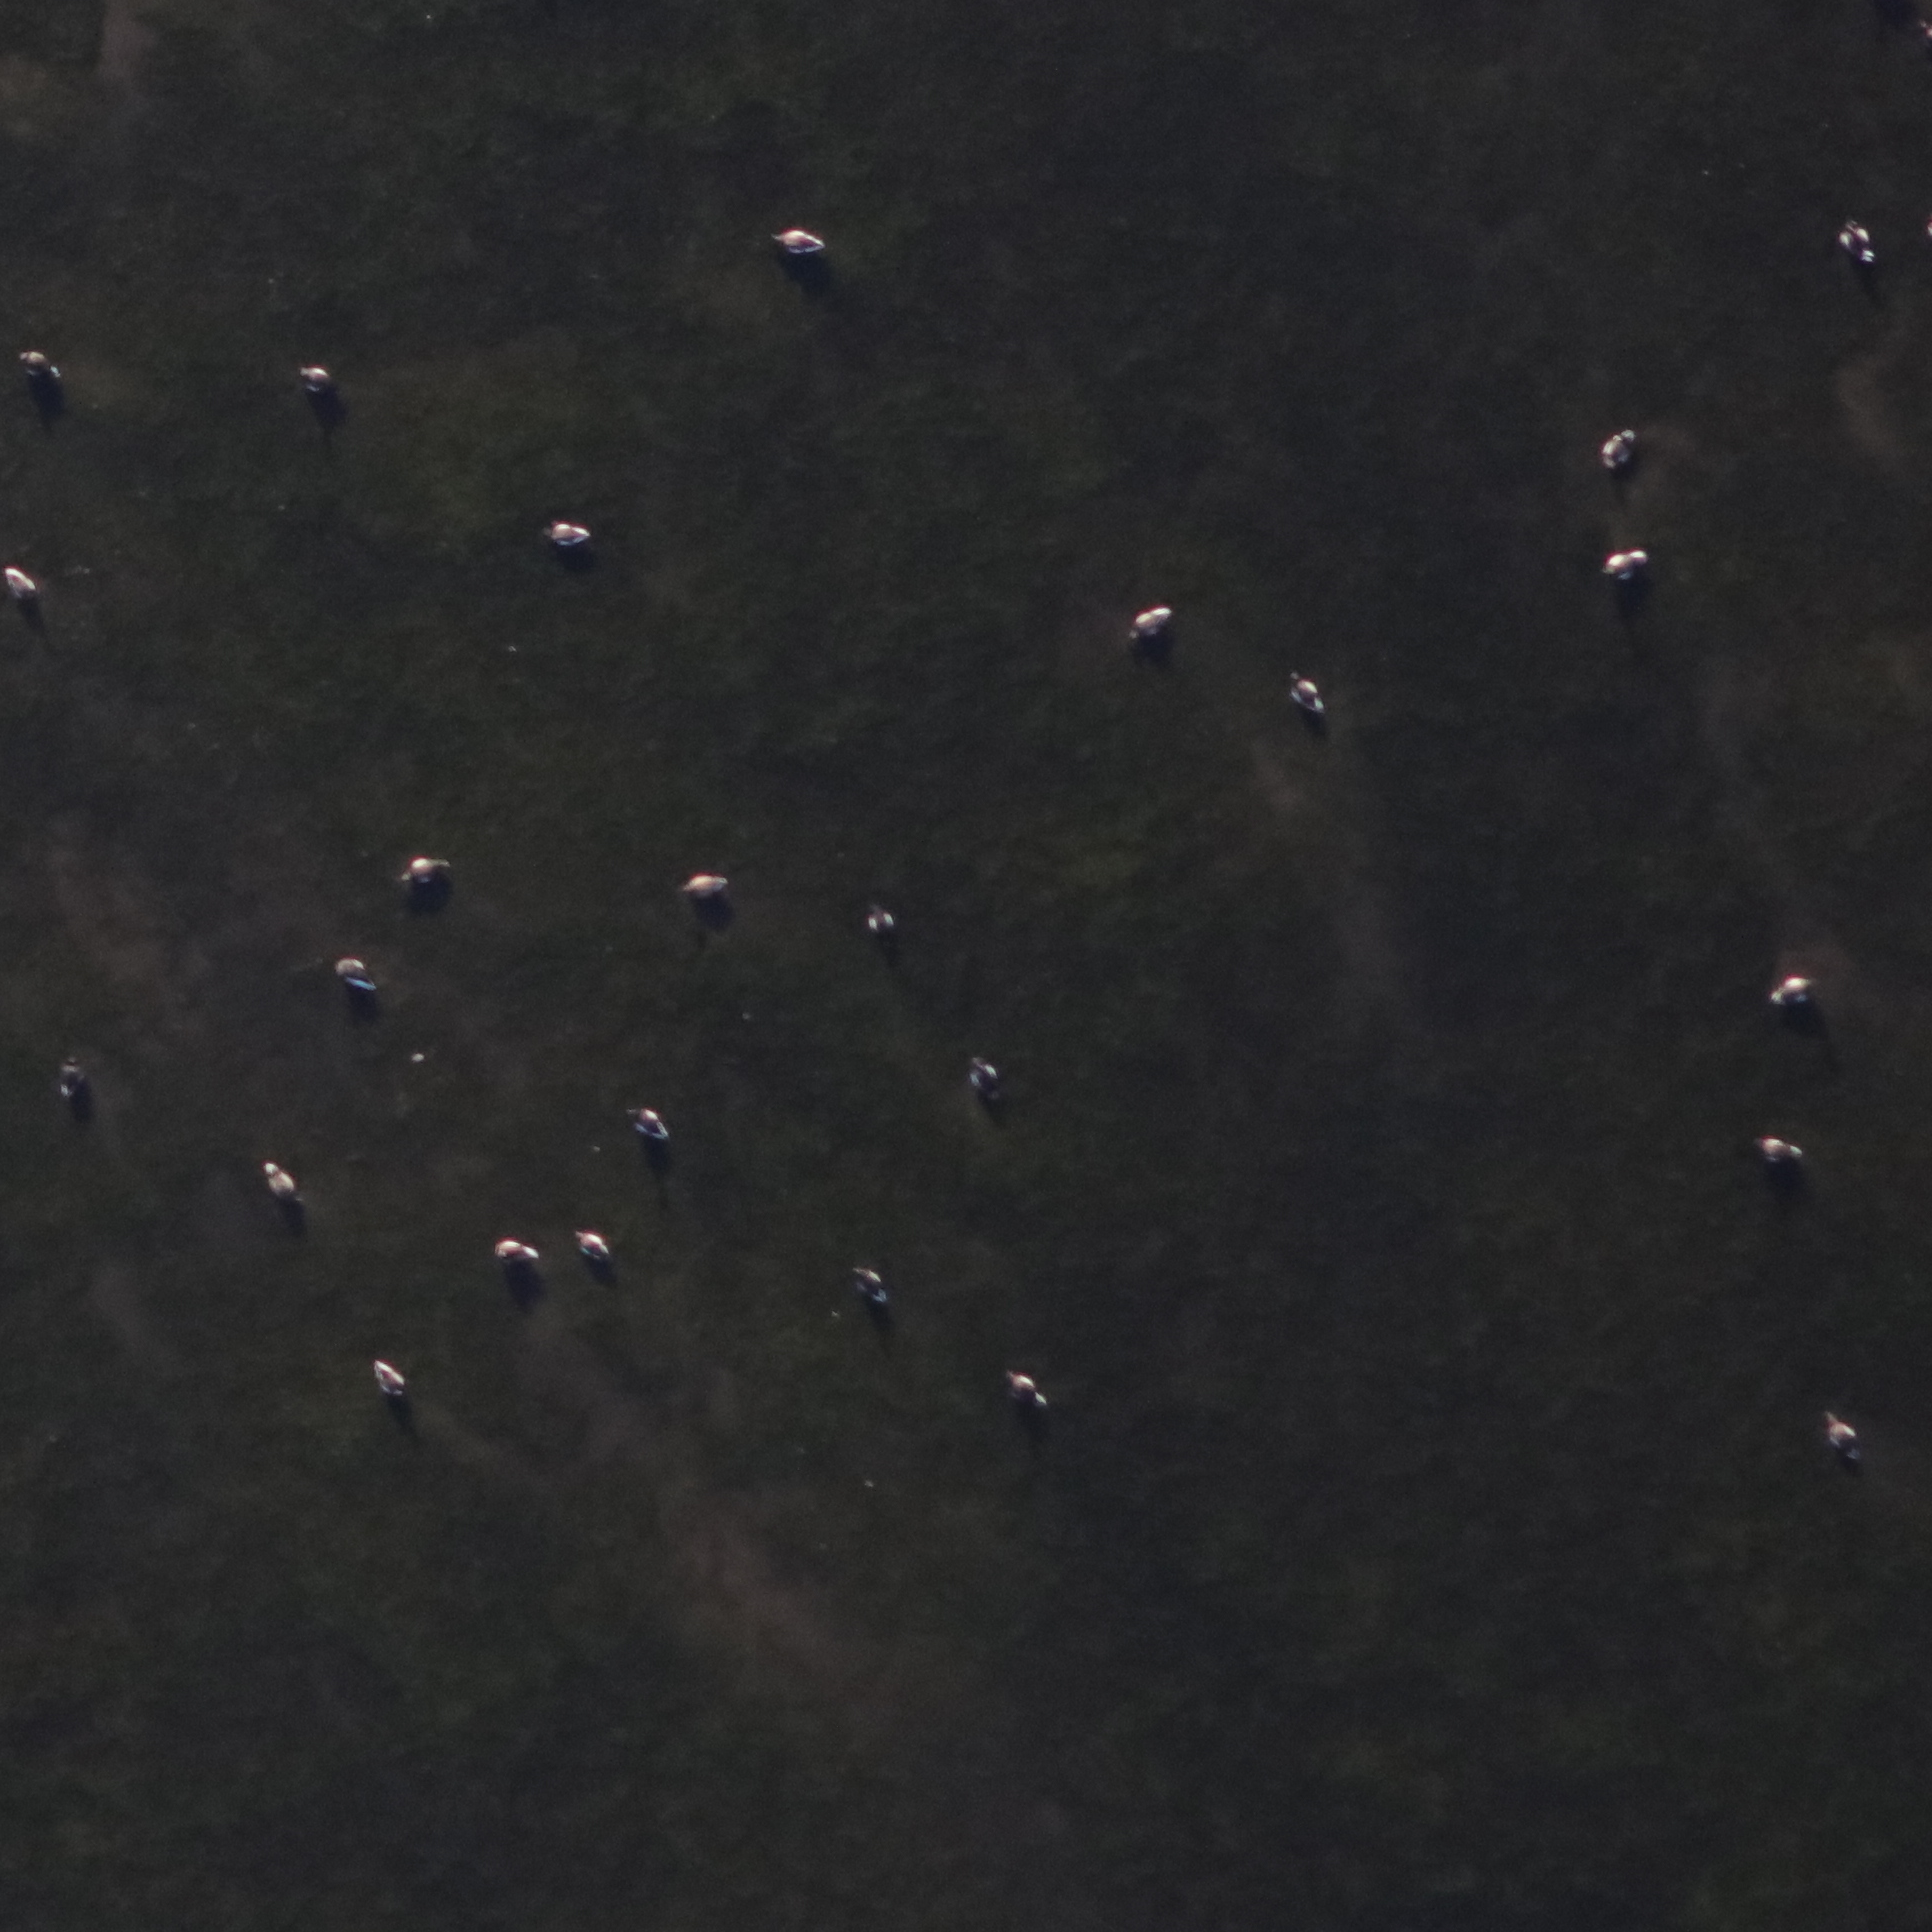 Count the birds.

26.